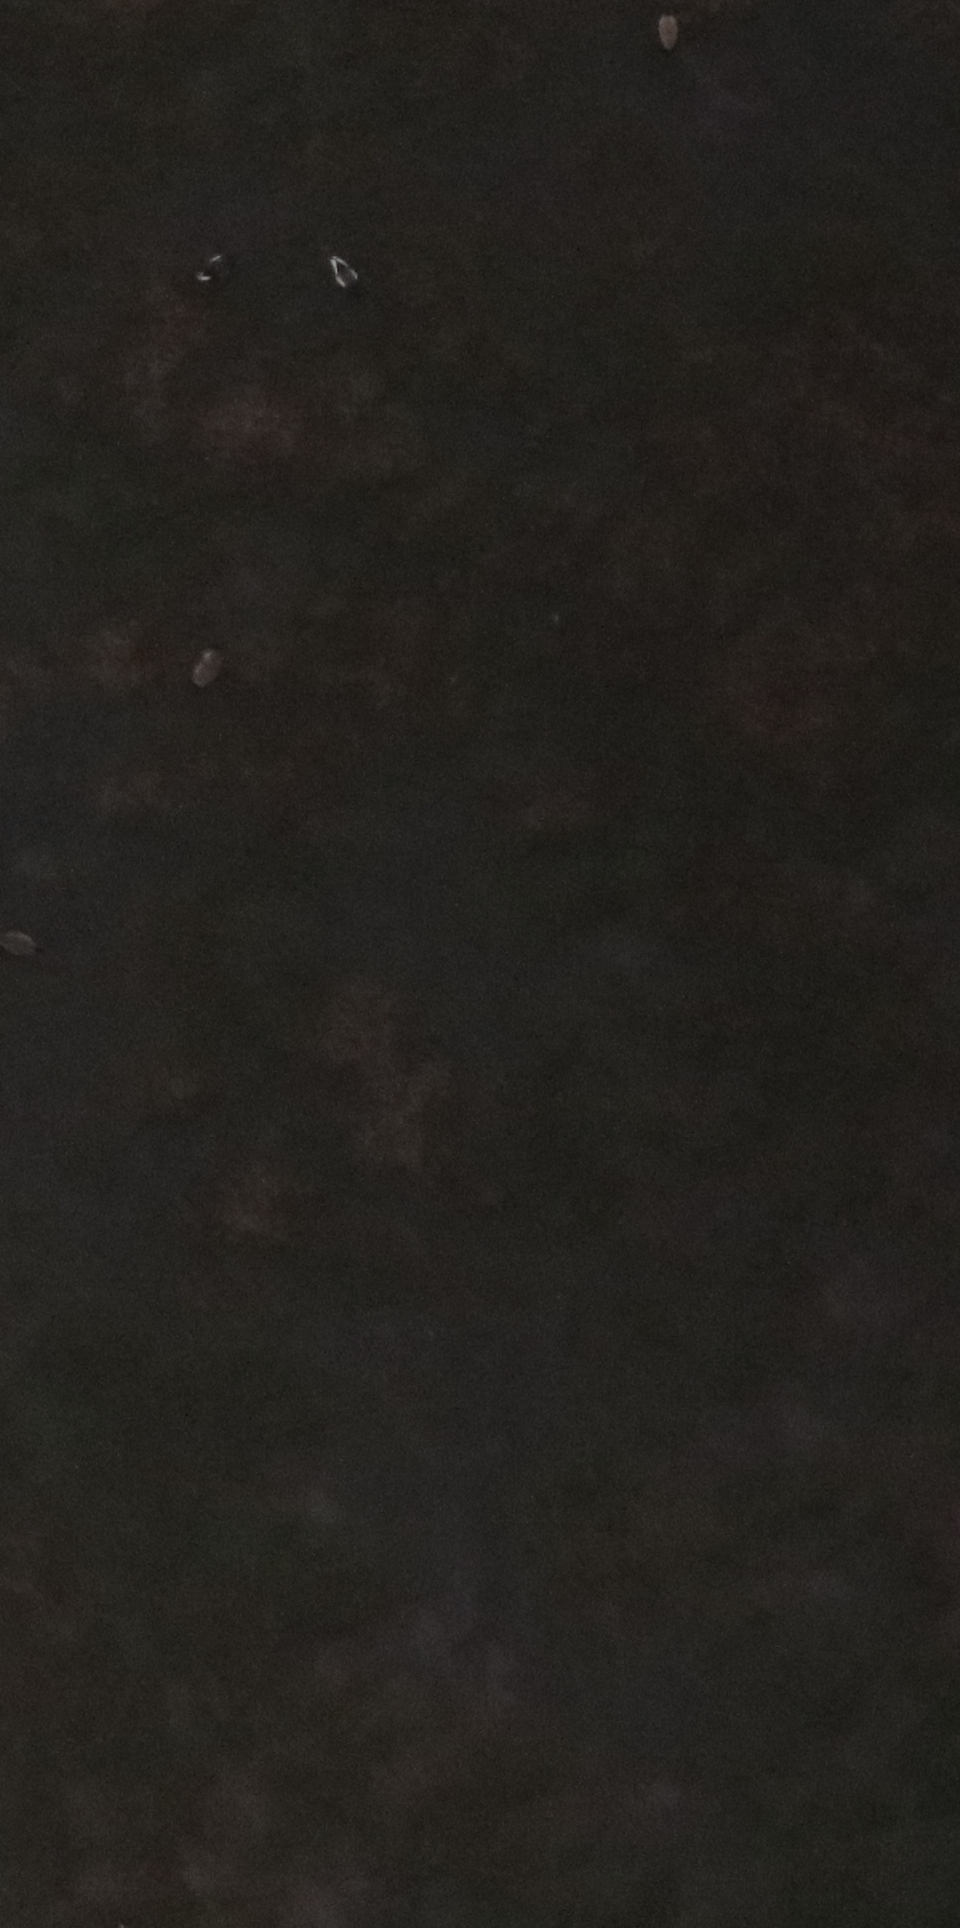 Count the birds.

5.